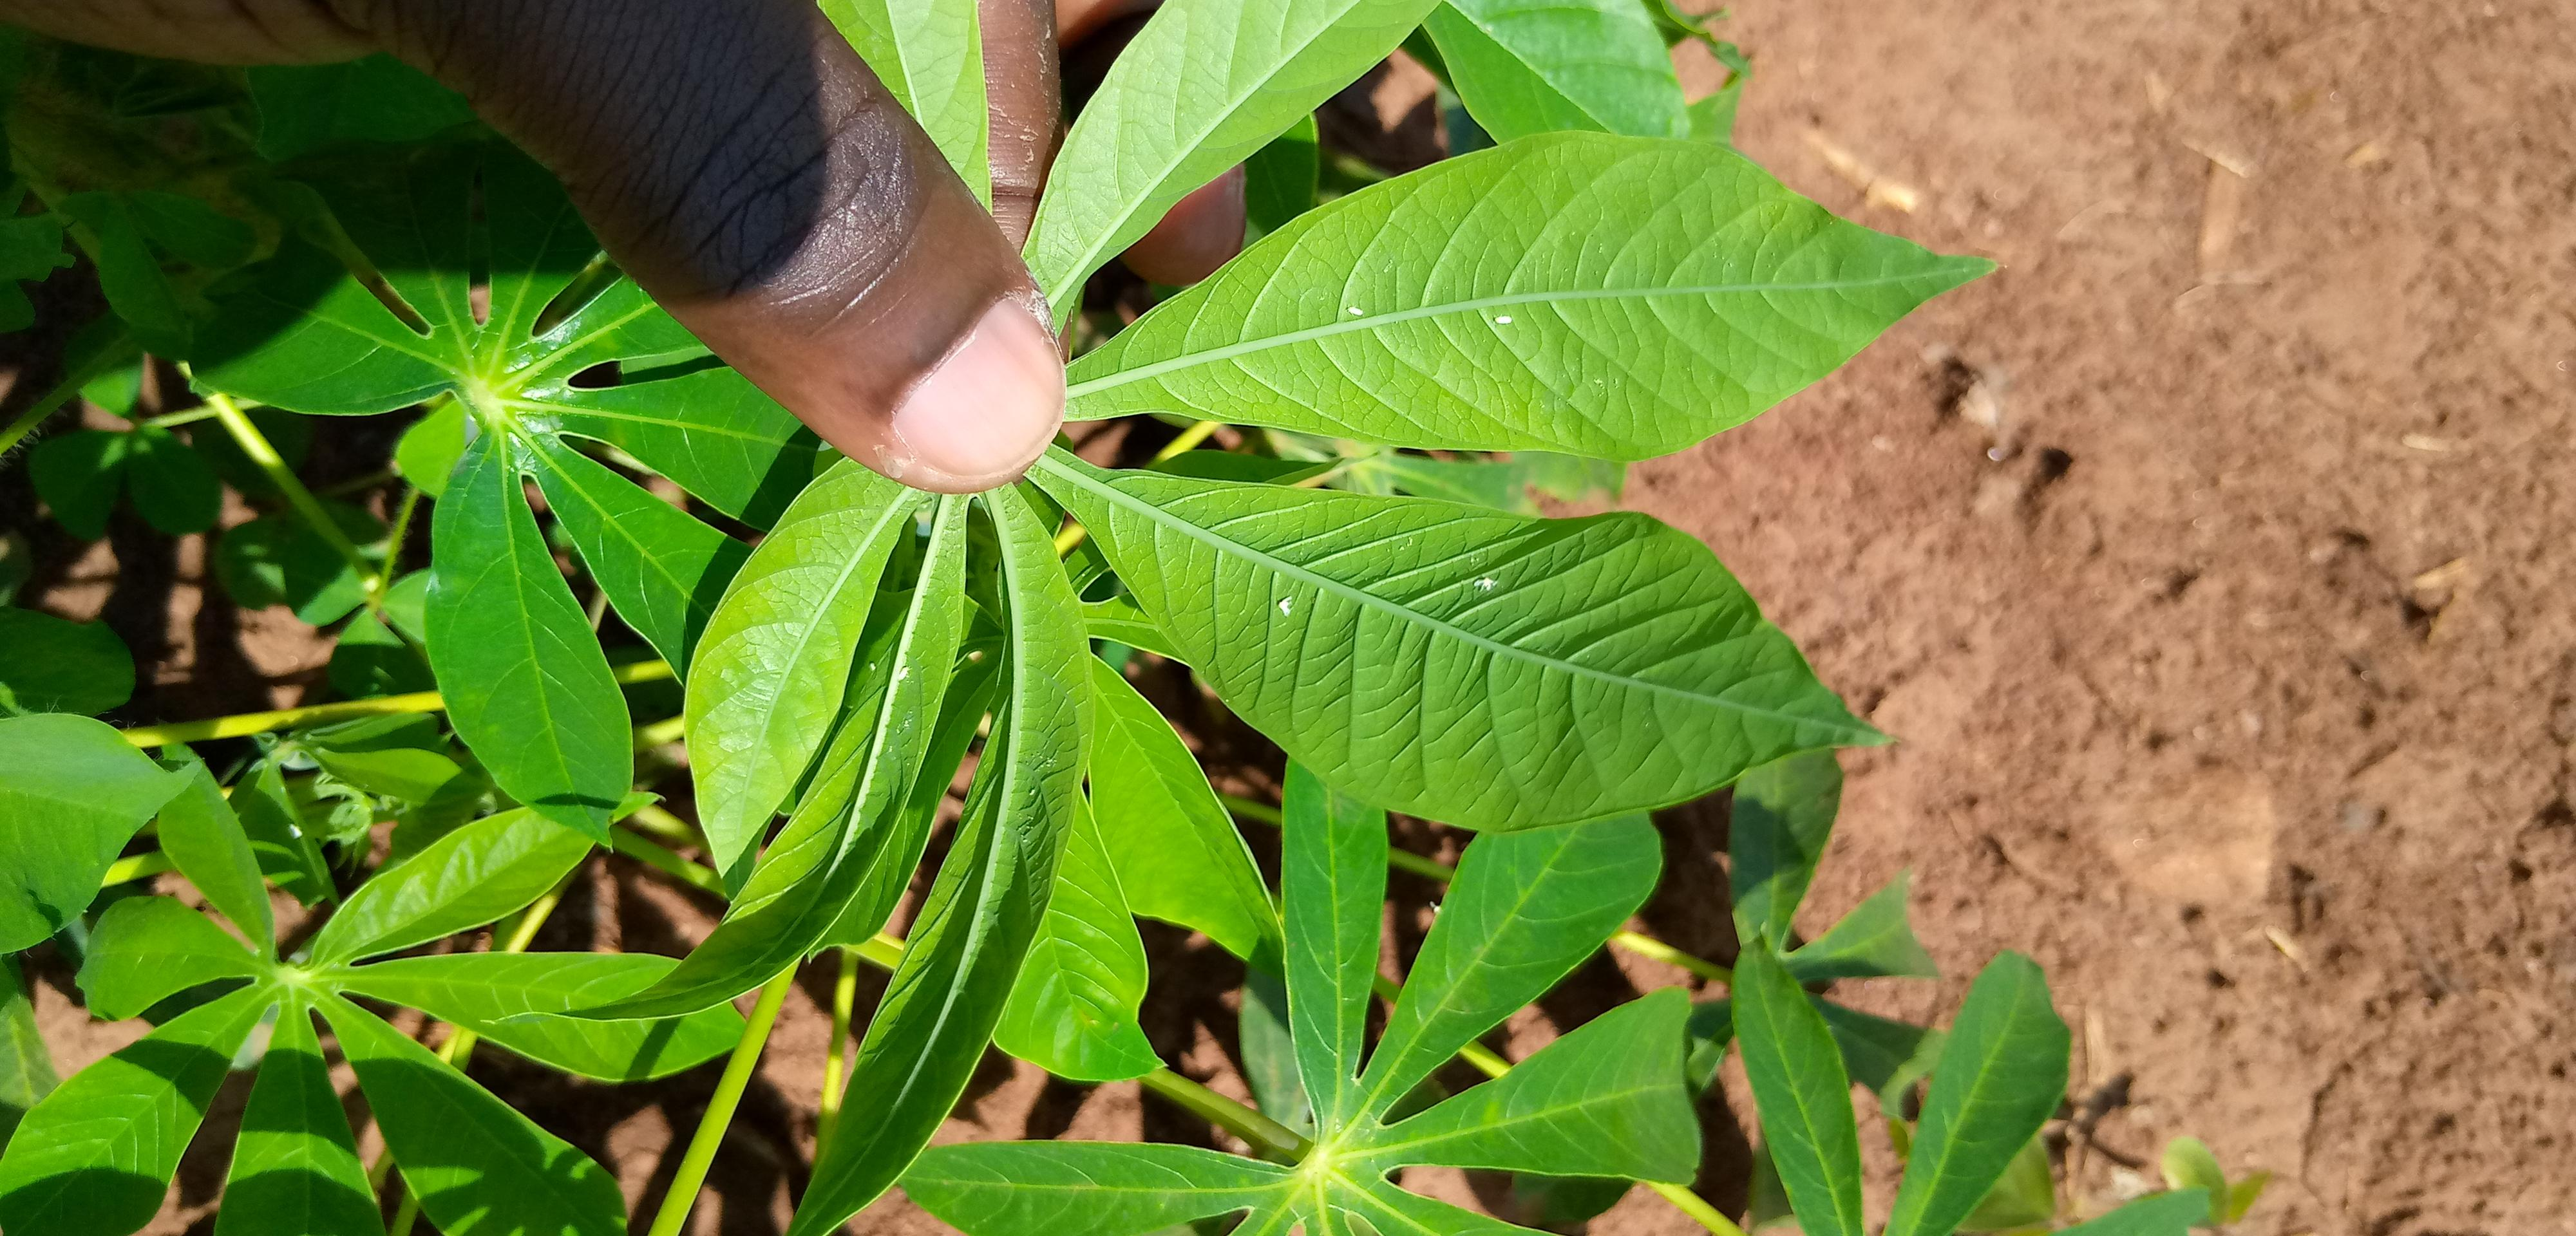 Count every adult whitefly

5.